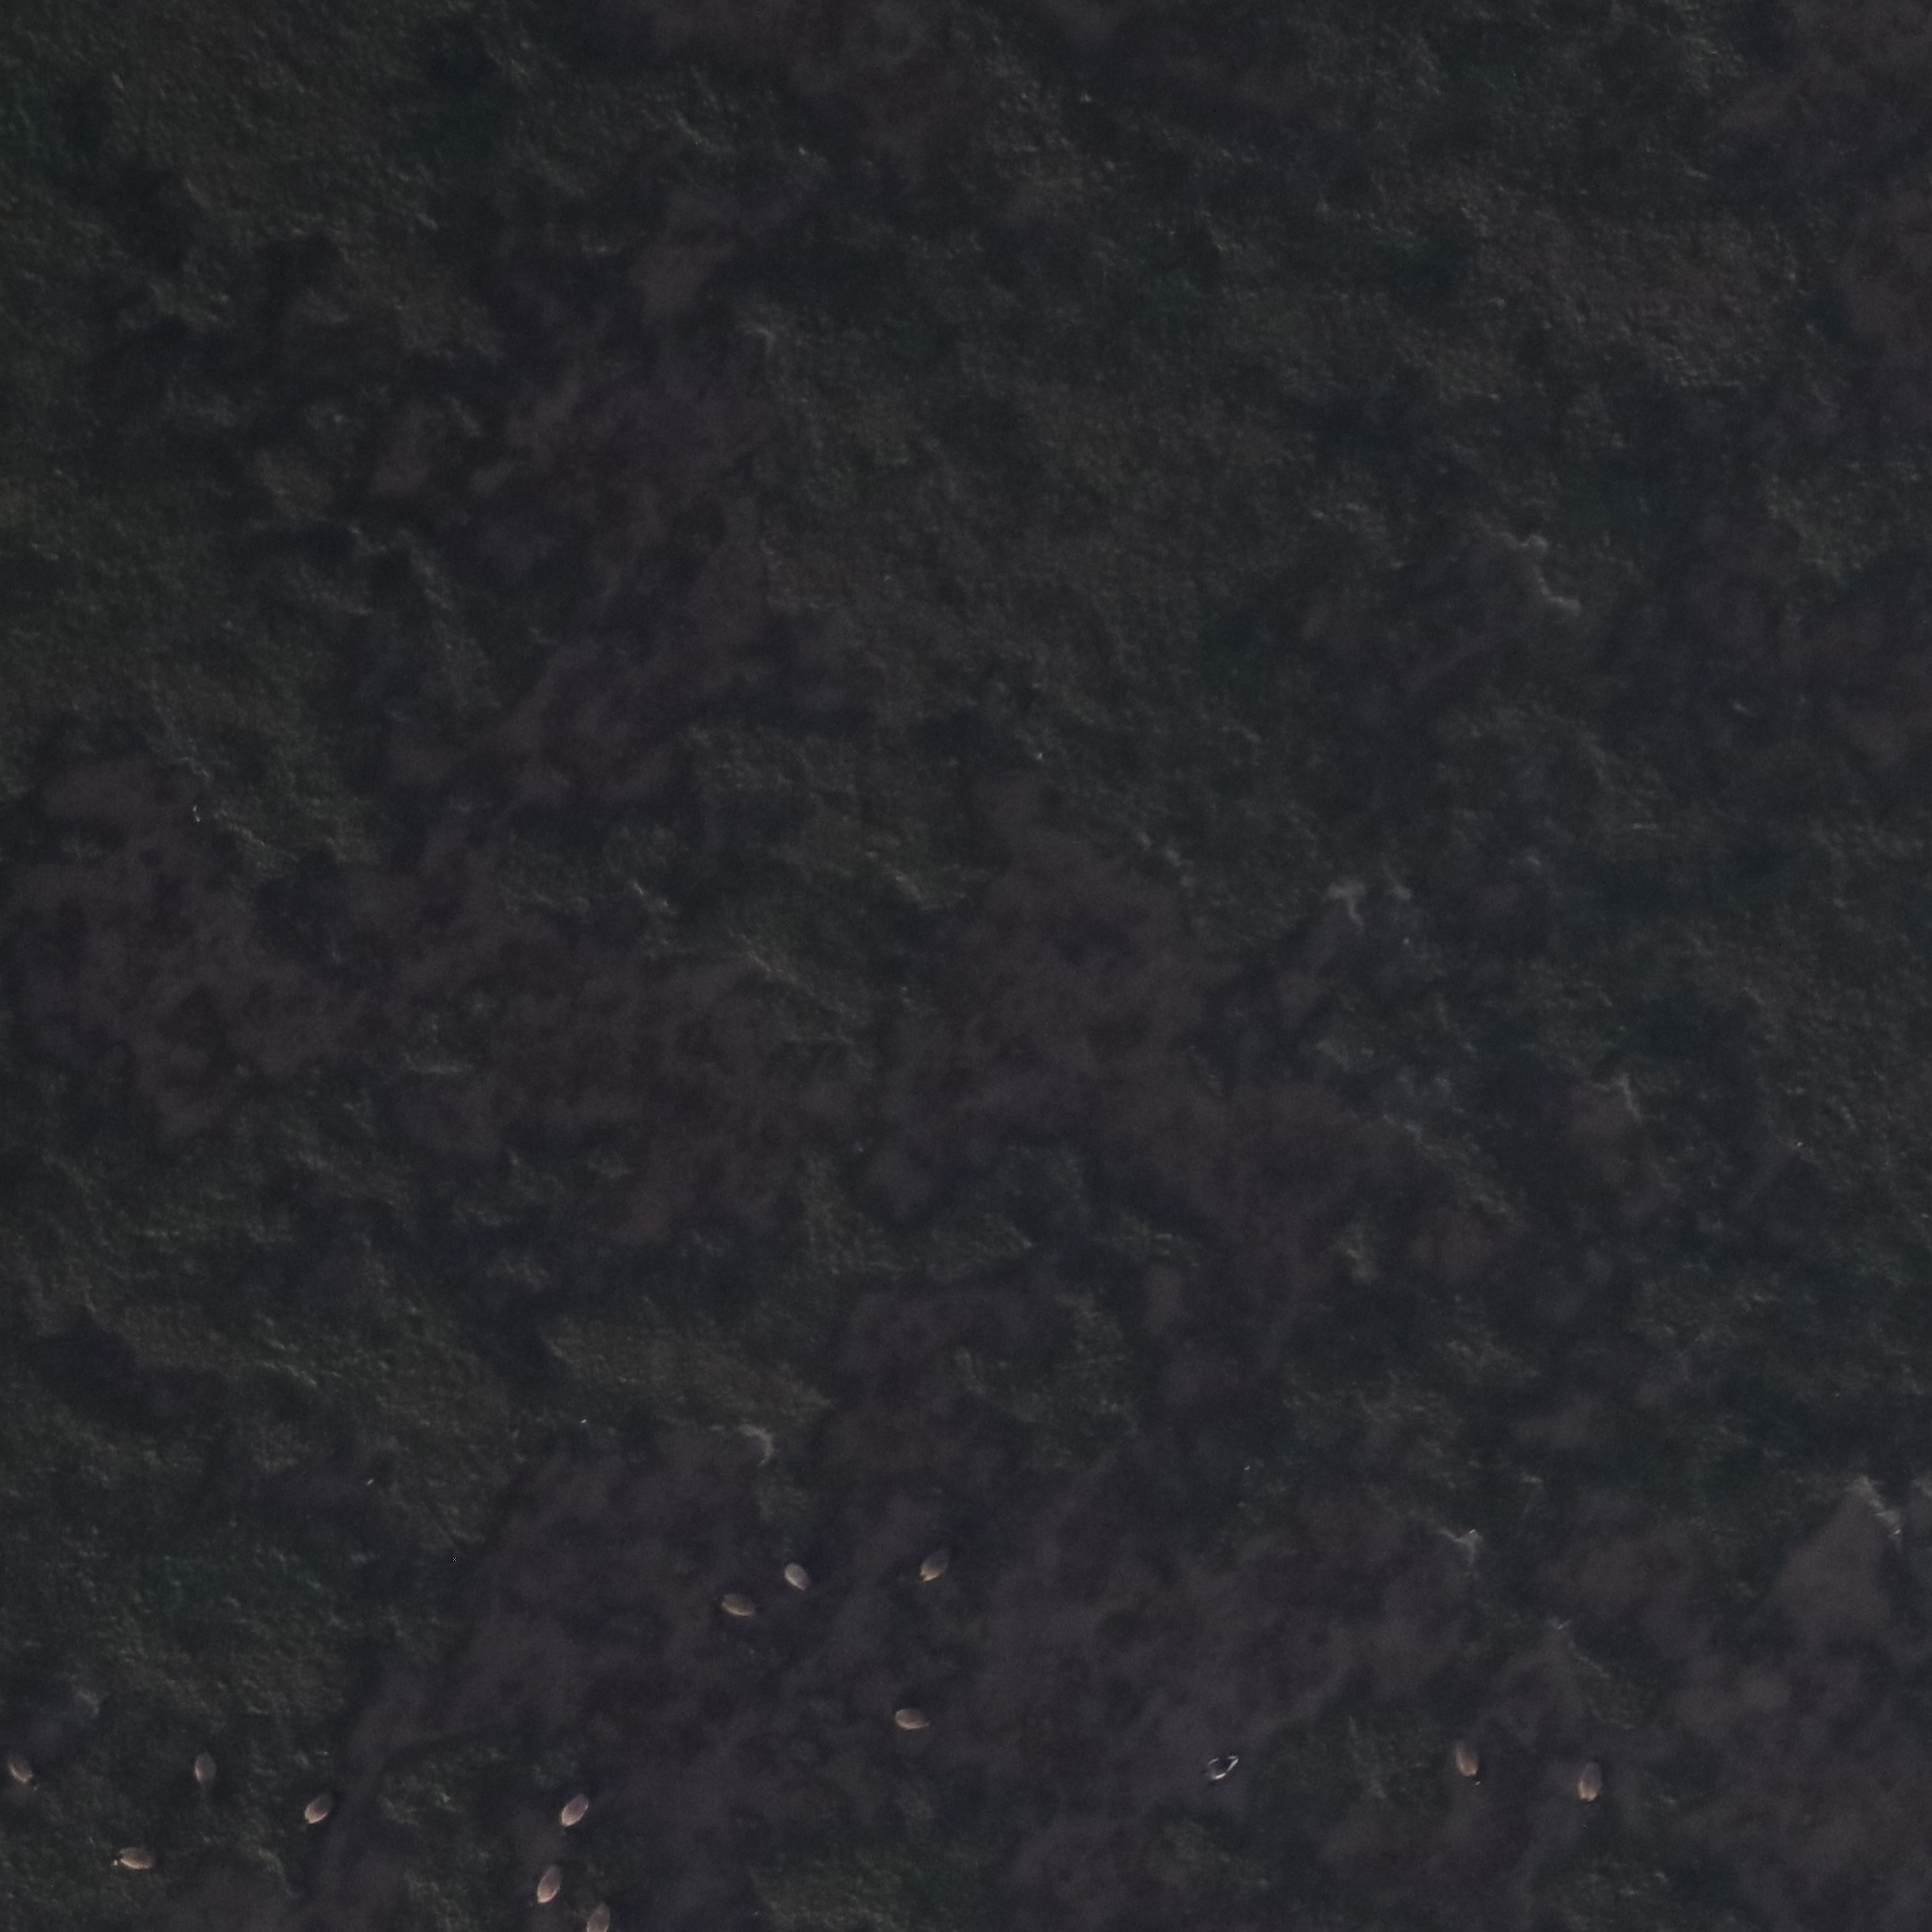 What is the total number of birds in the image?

14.